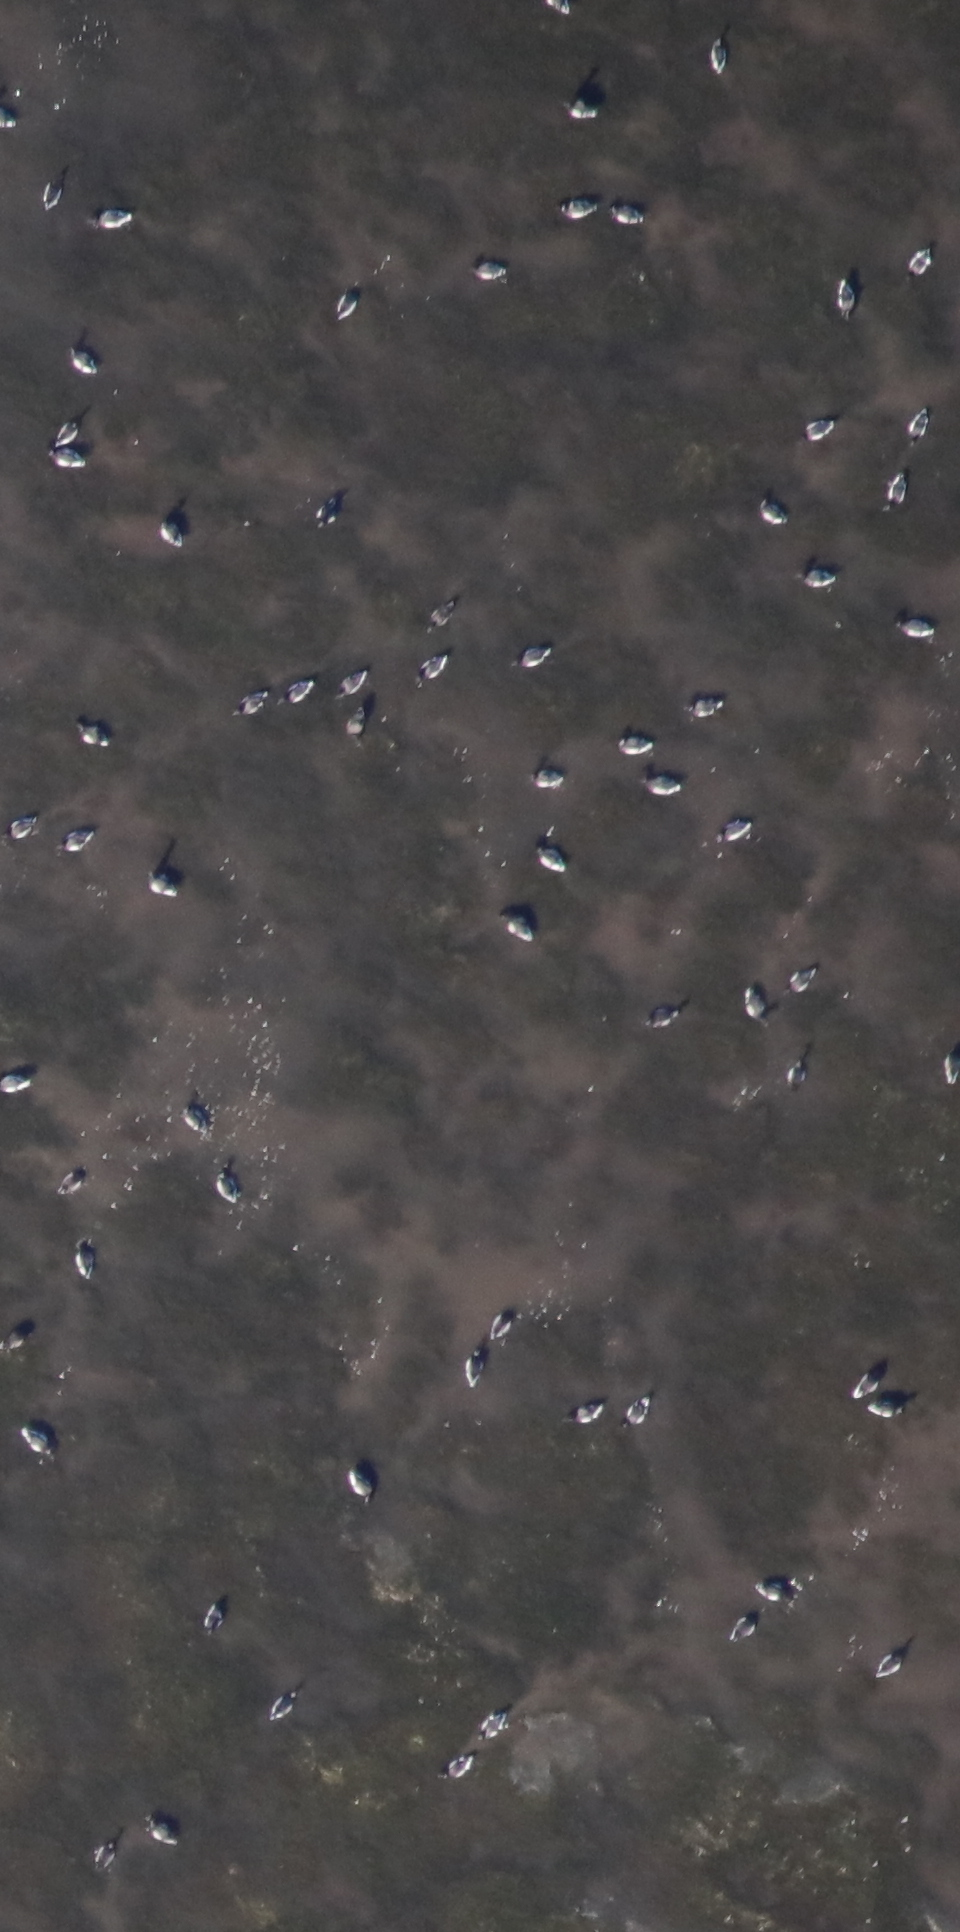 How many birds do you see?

67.